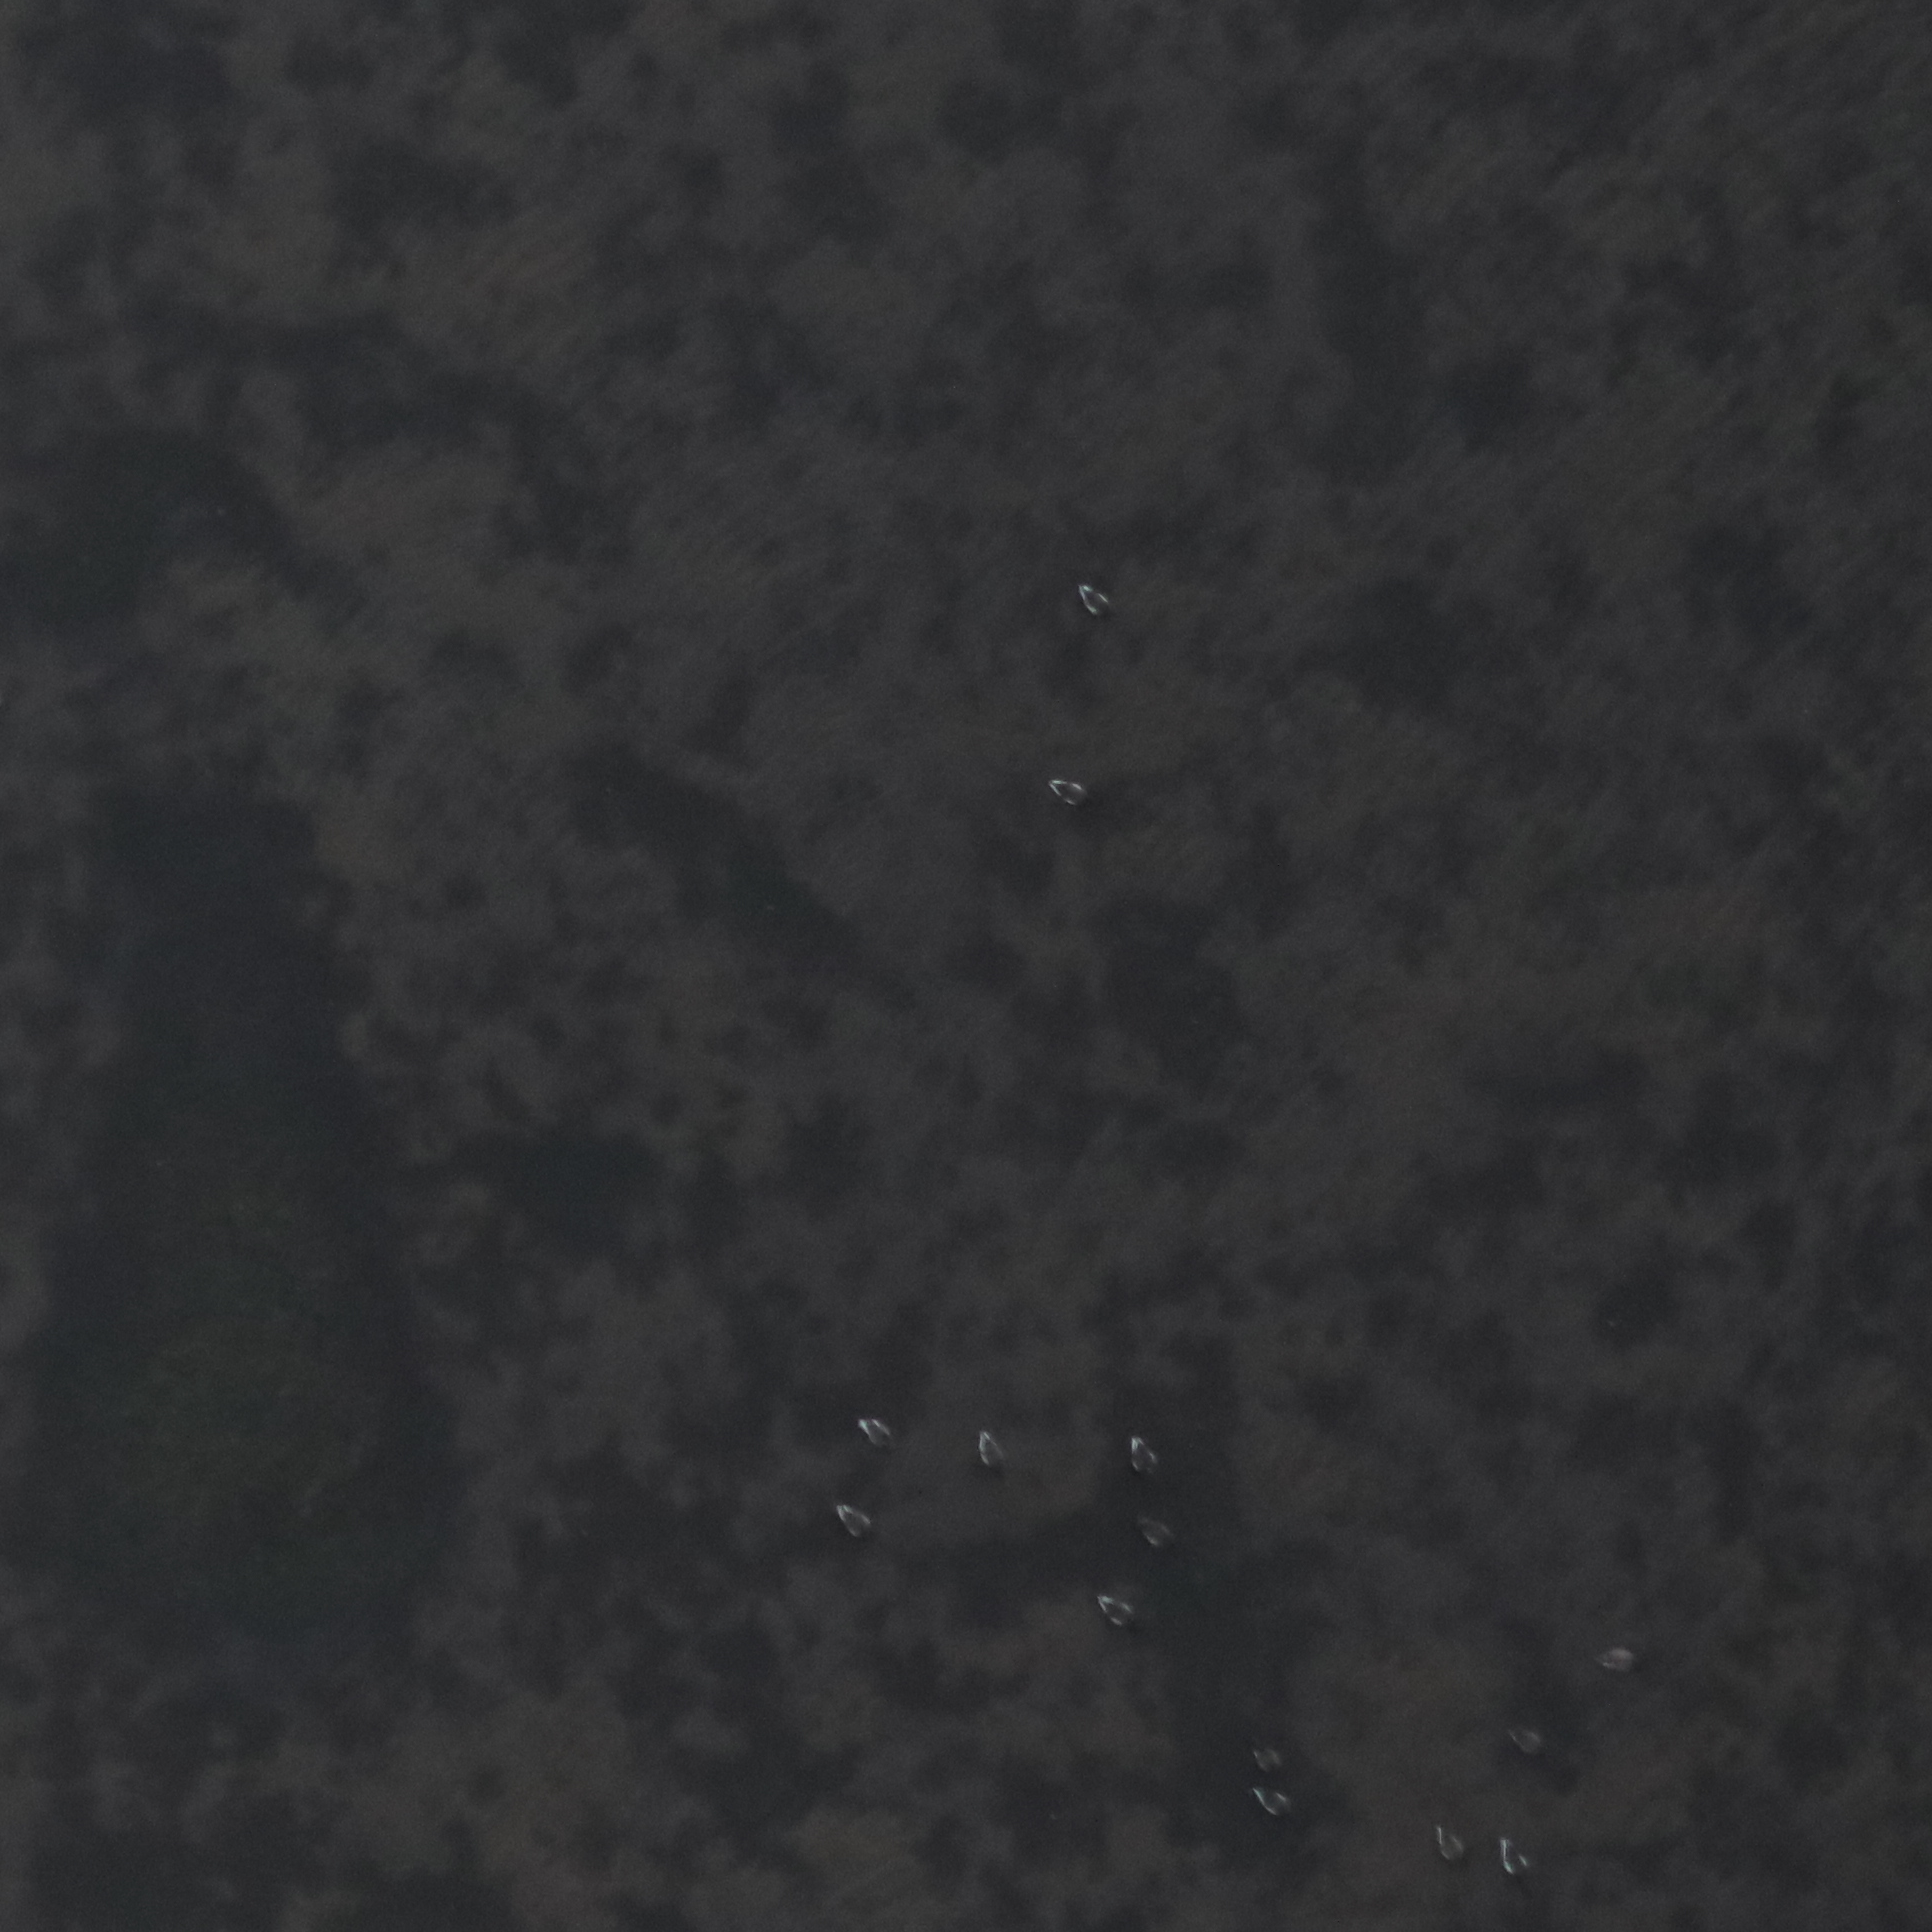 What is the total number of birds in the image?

14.